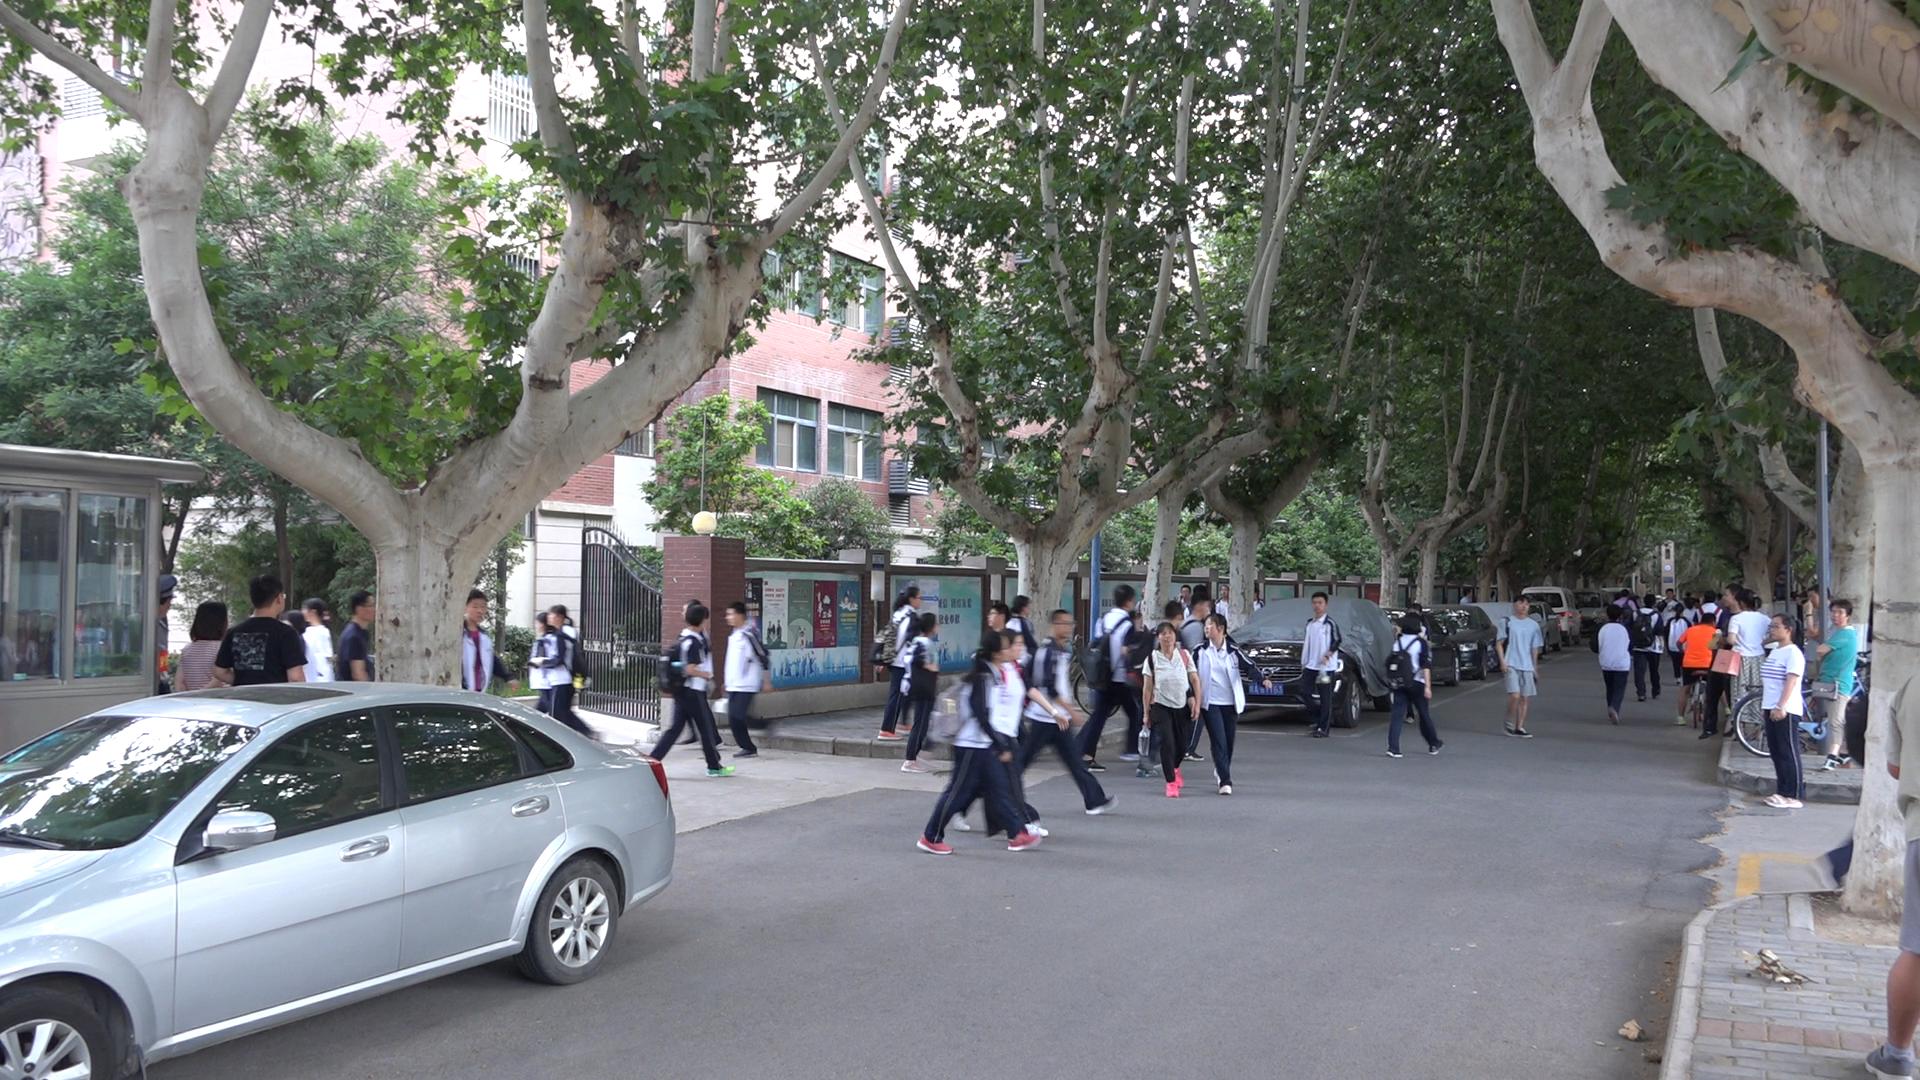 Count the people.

54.